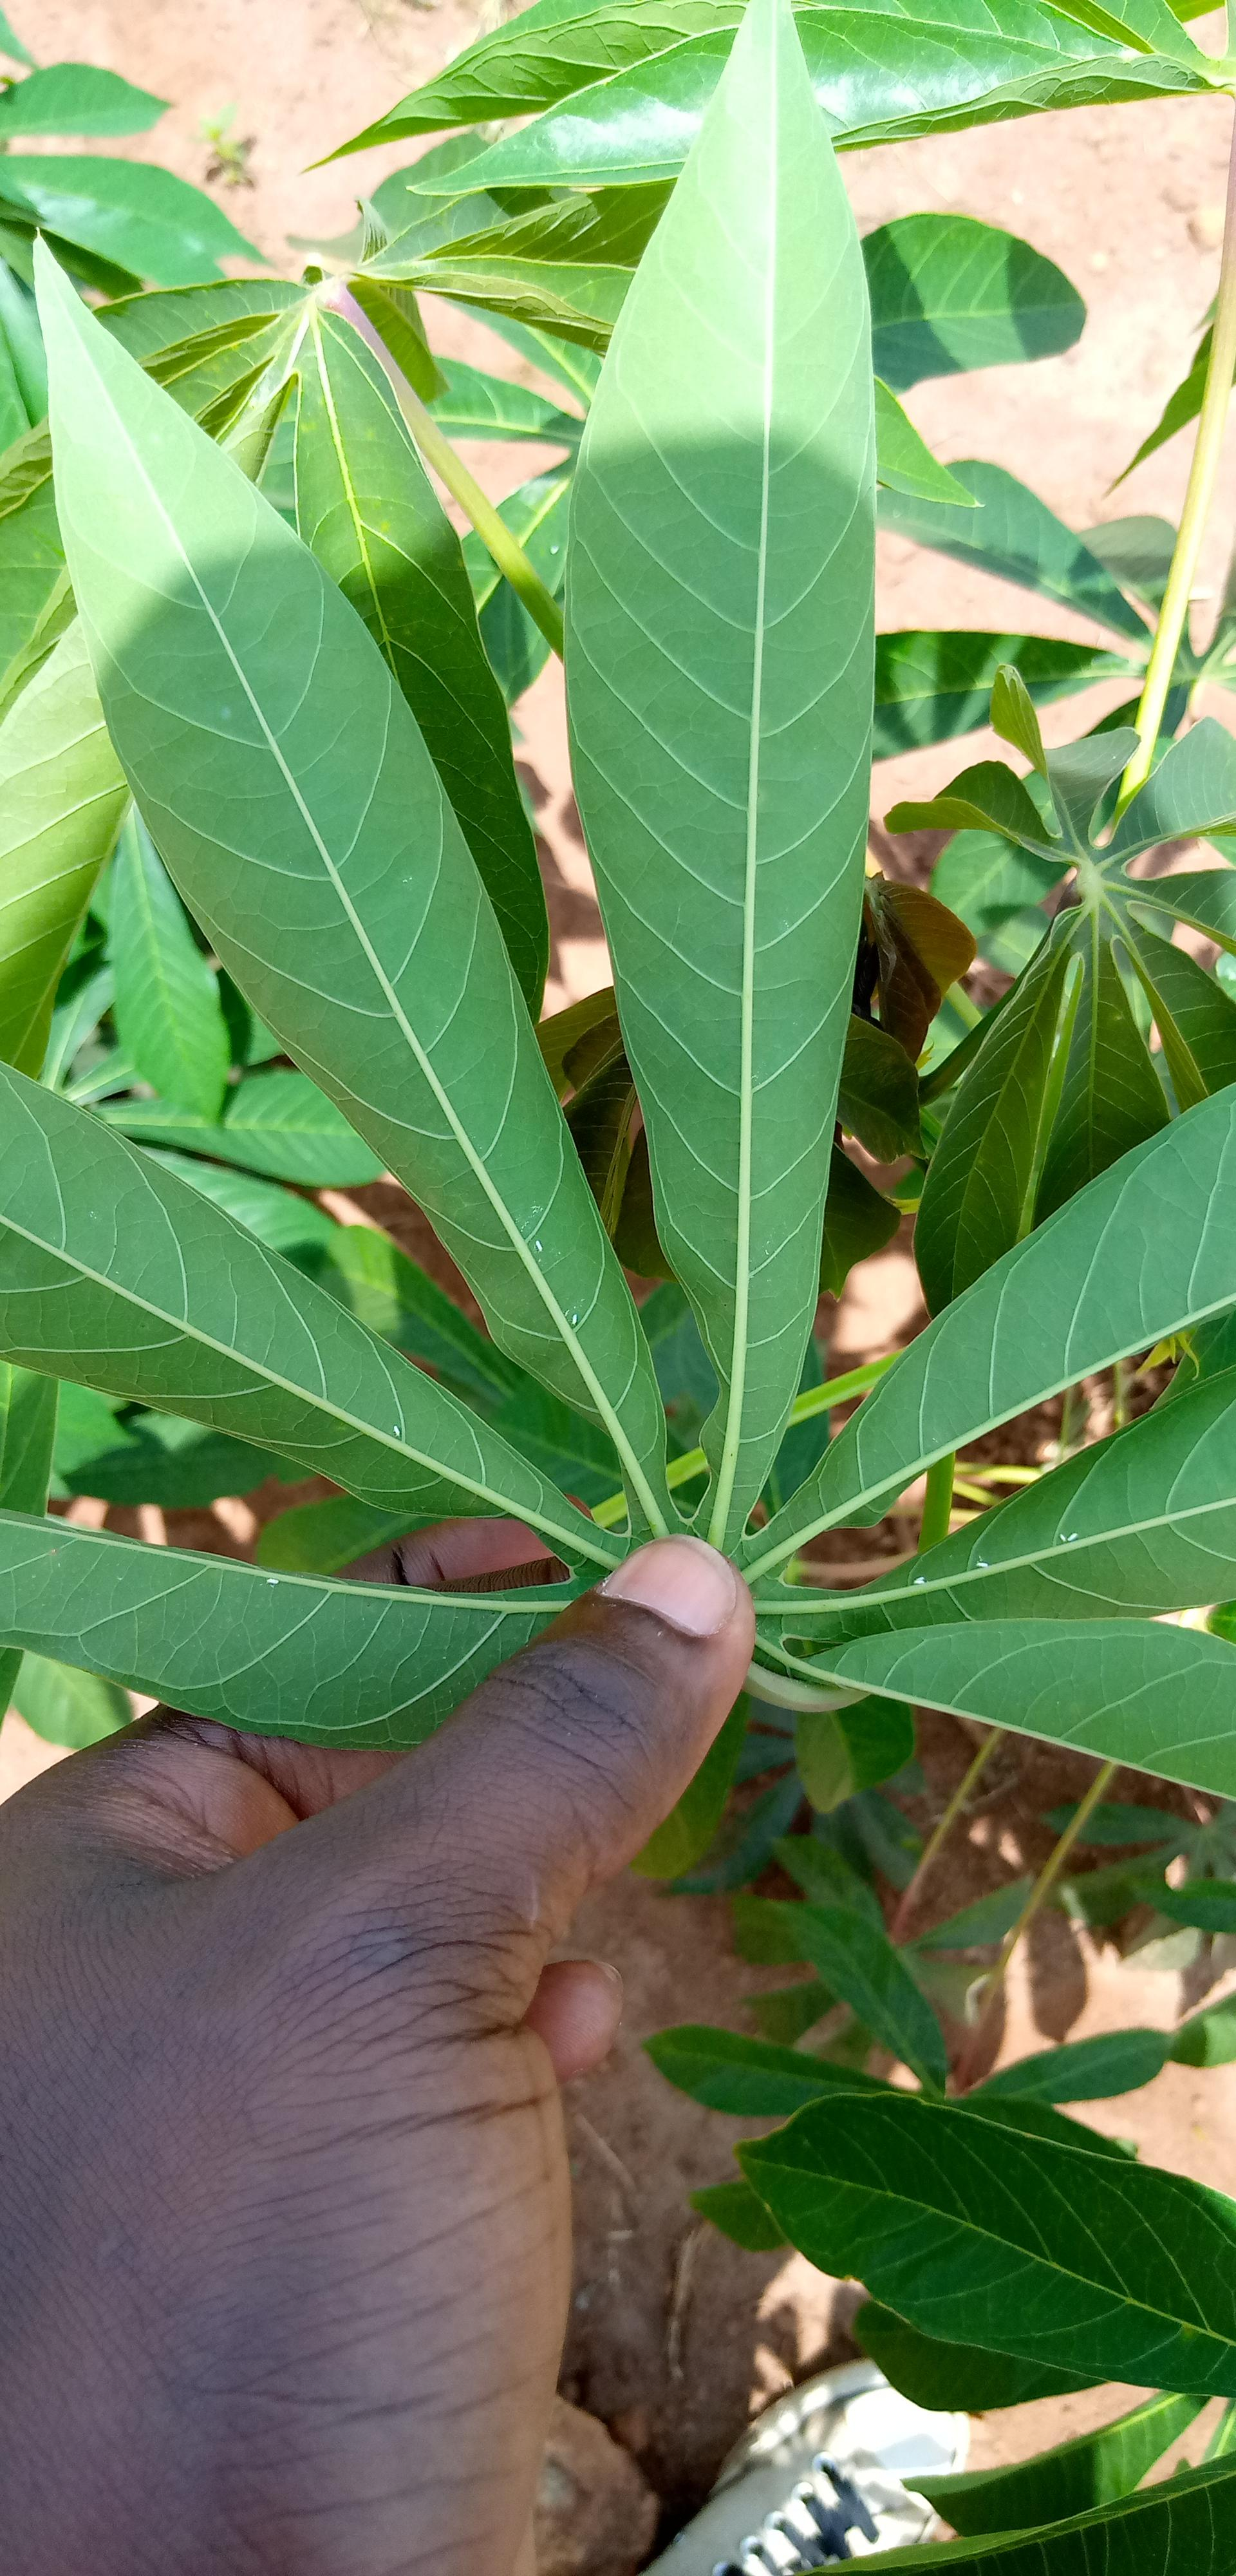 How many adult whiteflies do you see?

8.